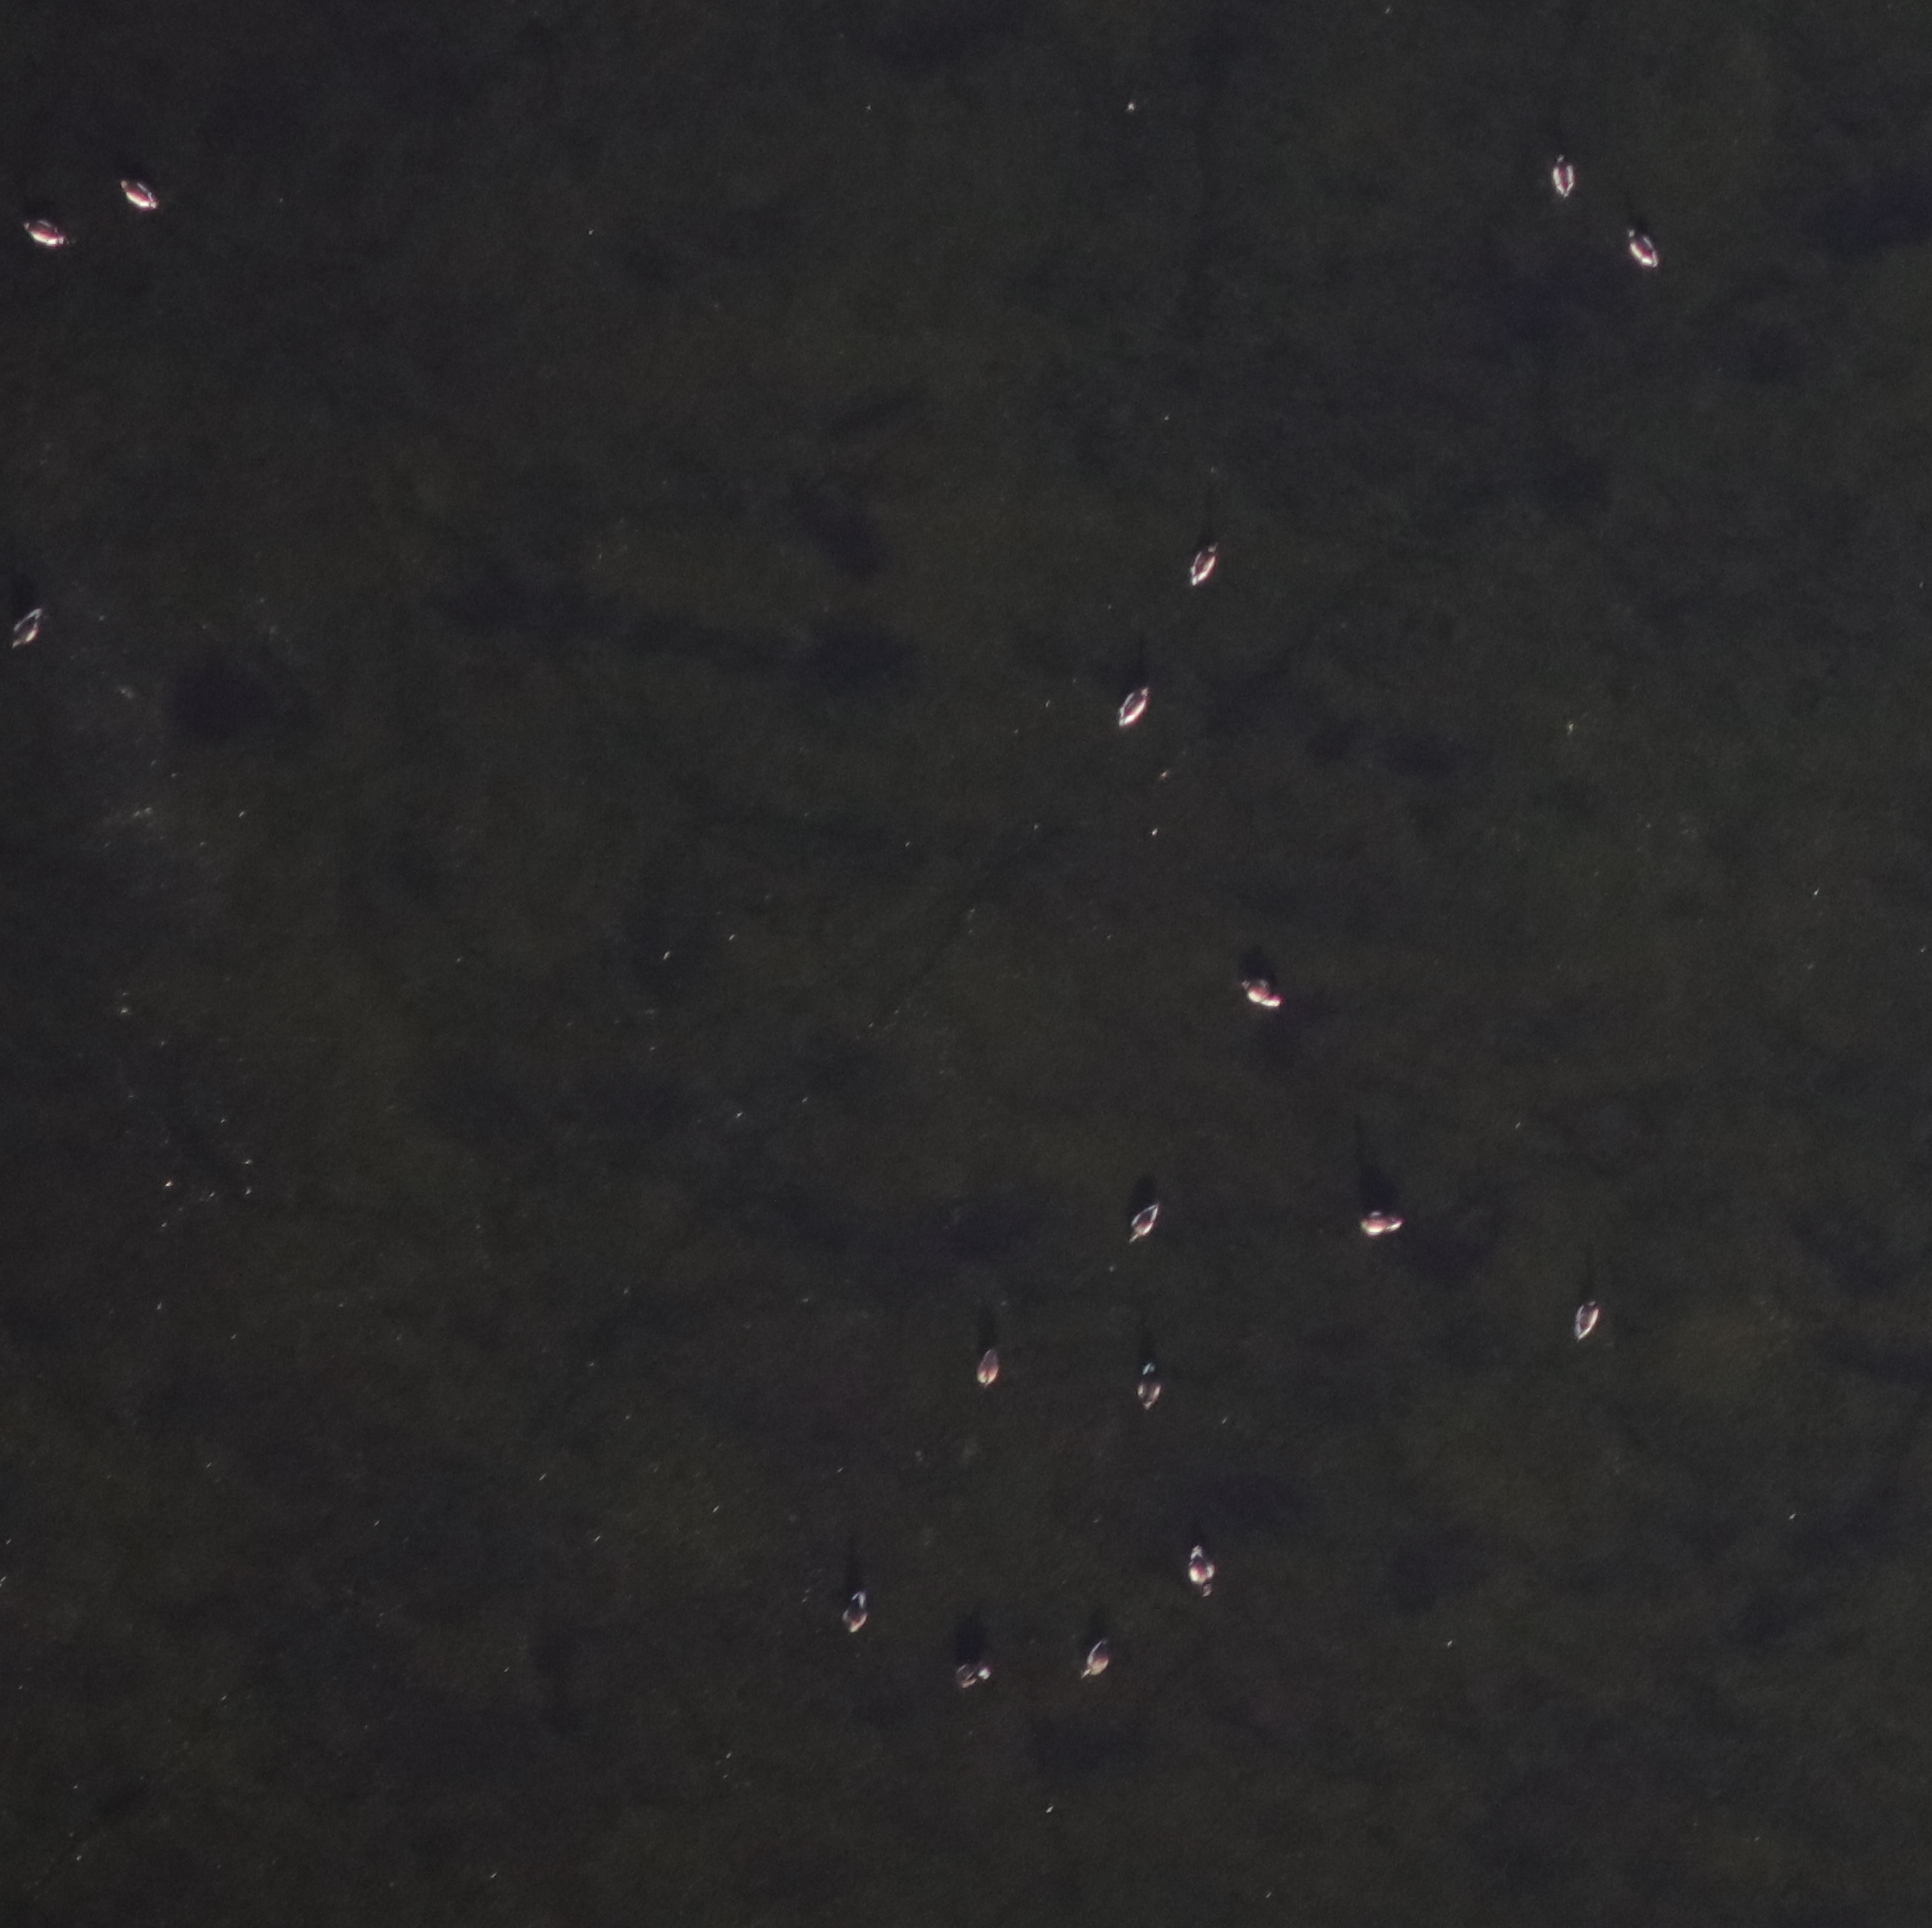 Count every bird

17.